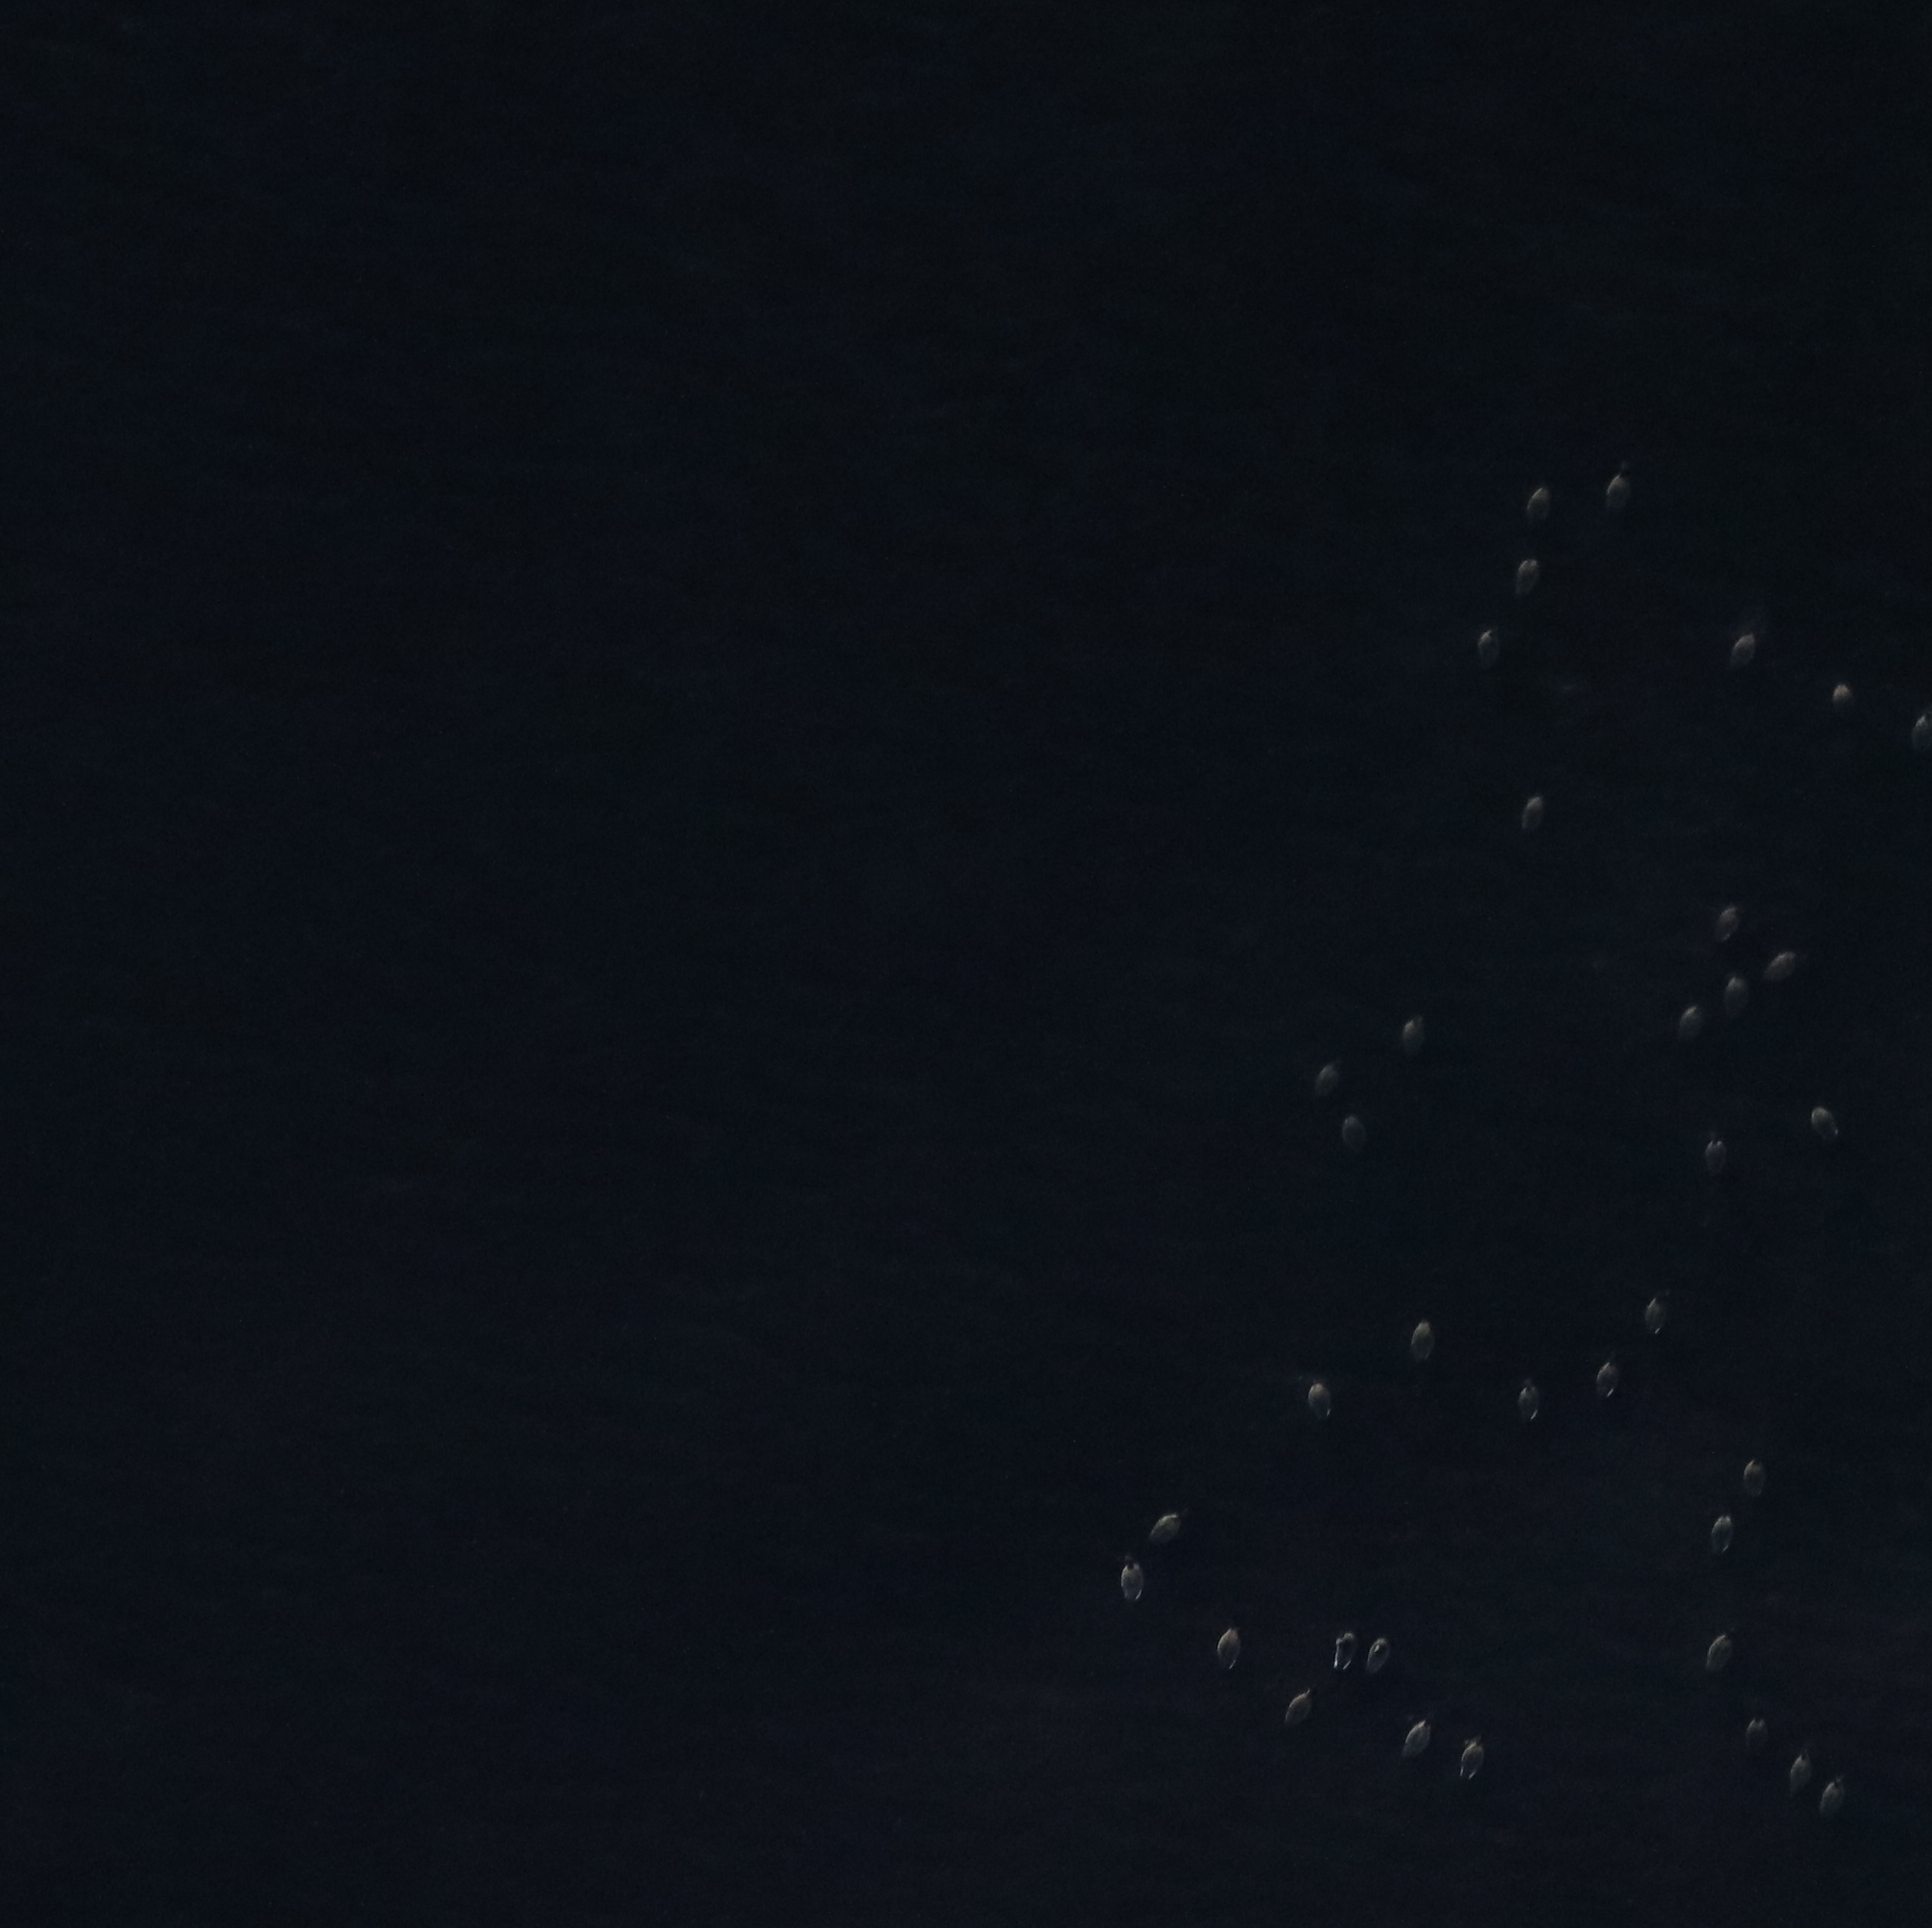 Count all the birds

36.